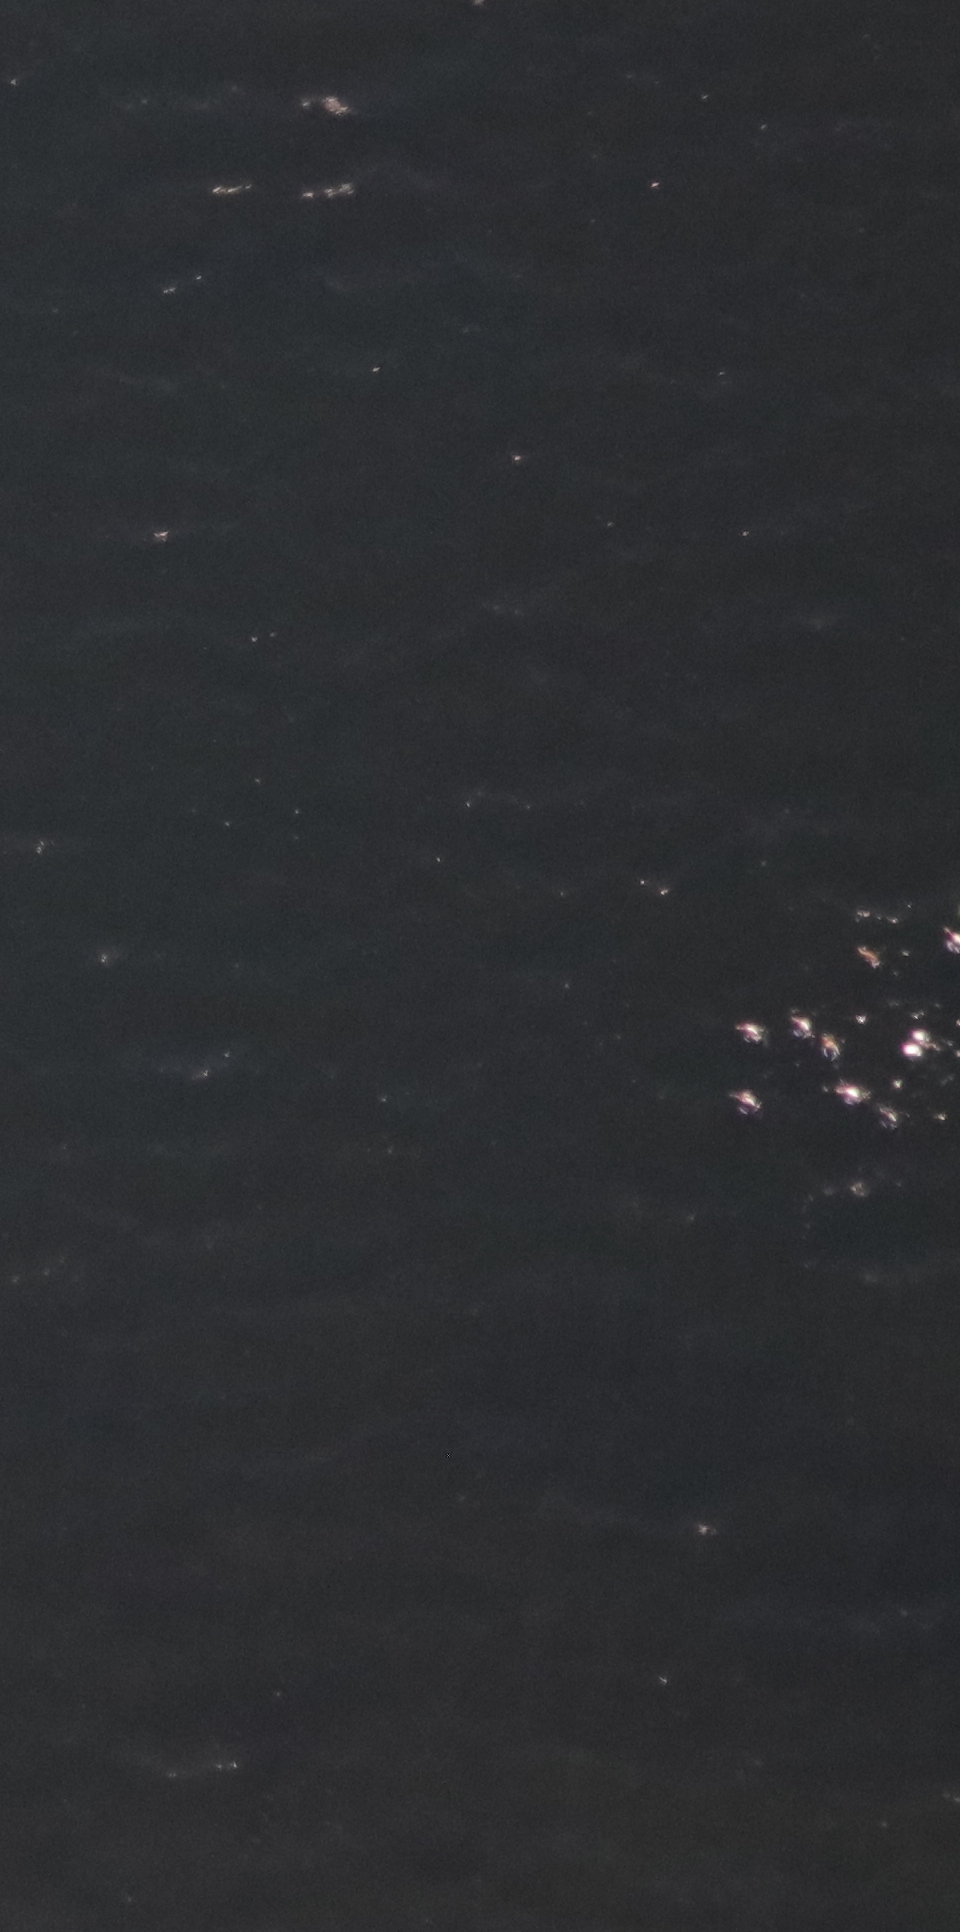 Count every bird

9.